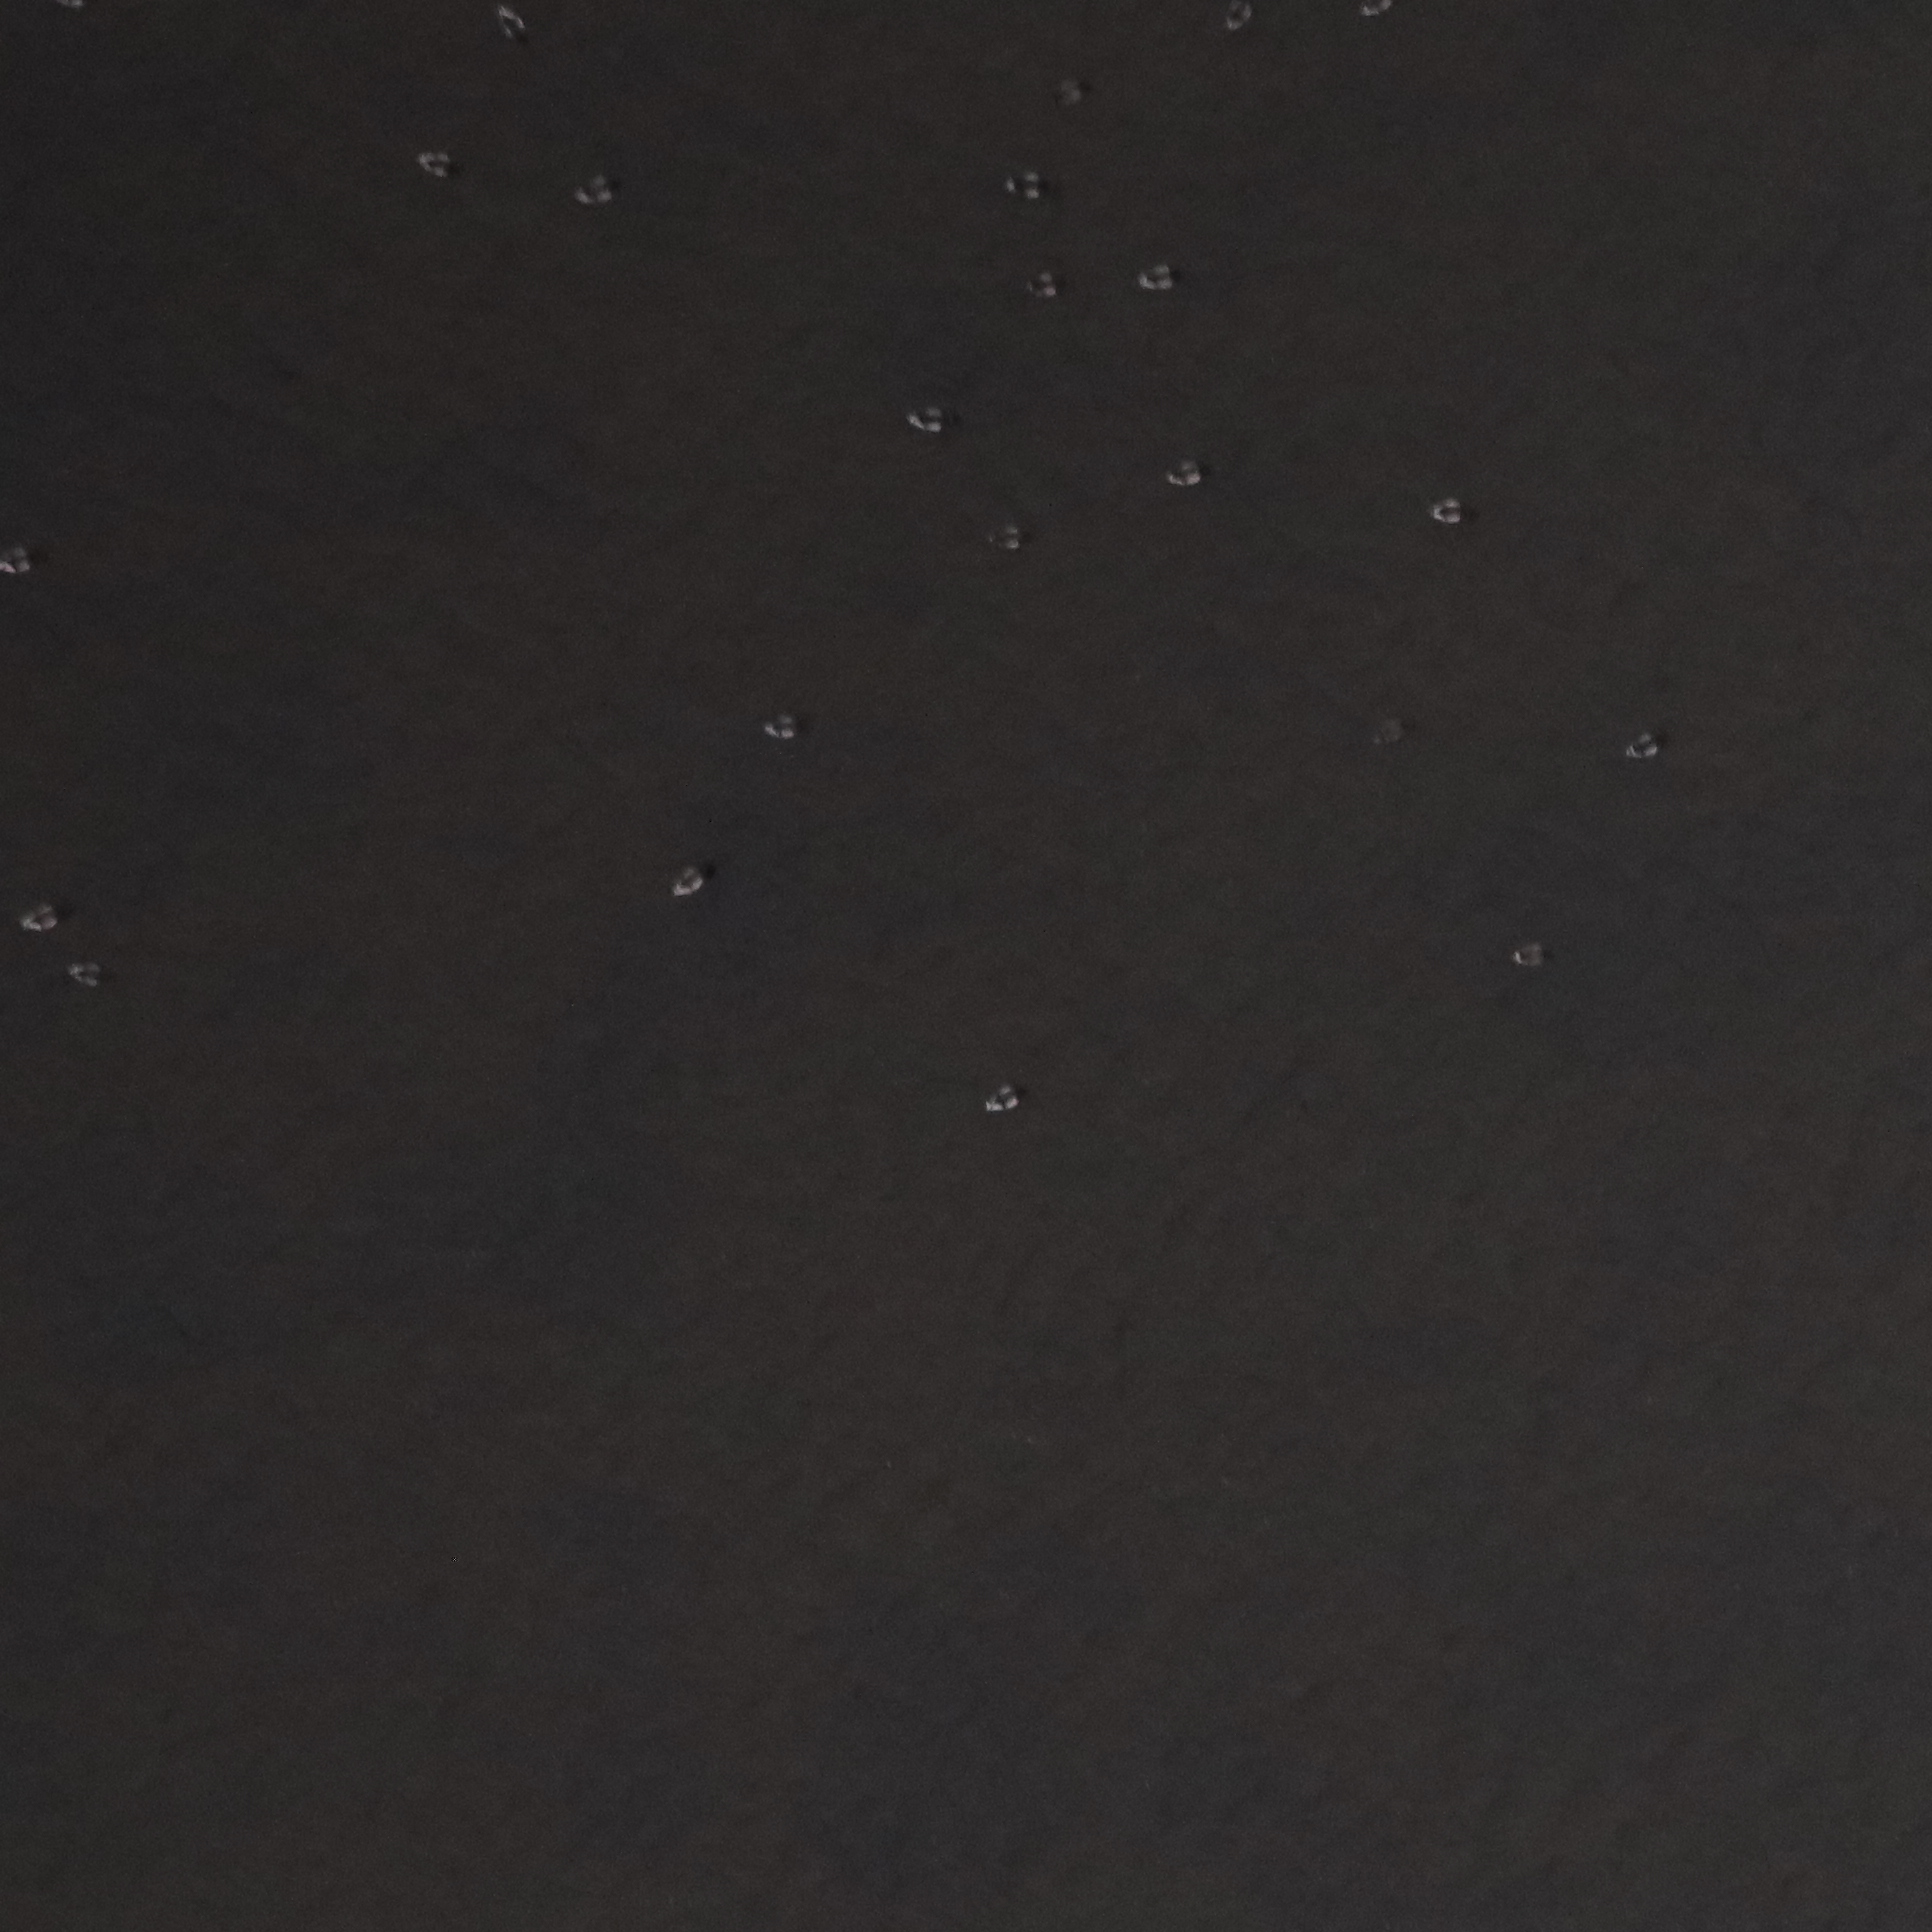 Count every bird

22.